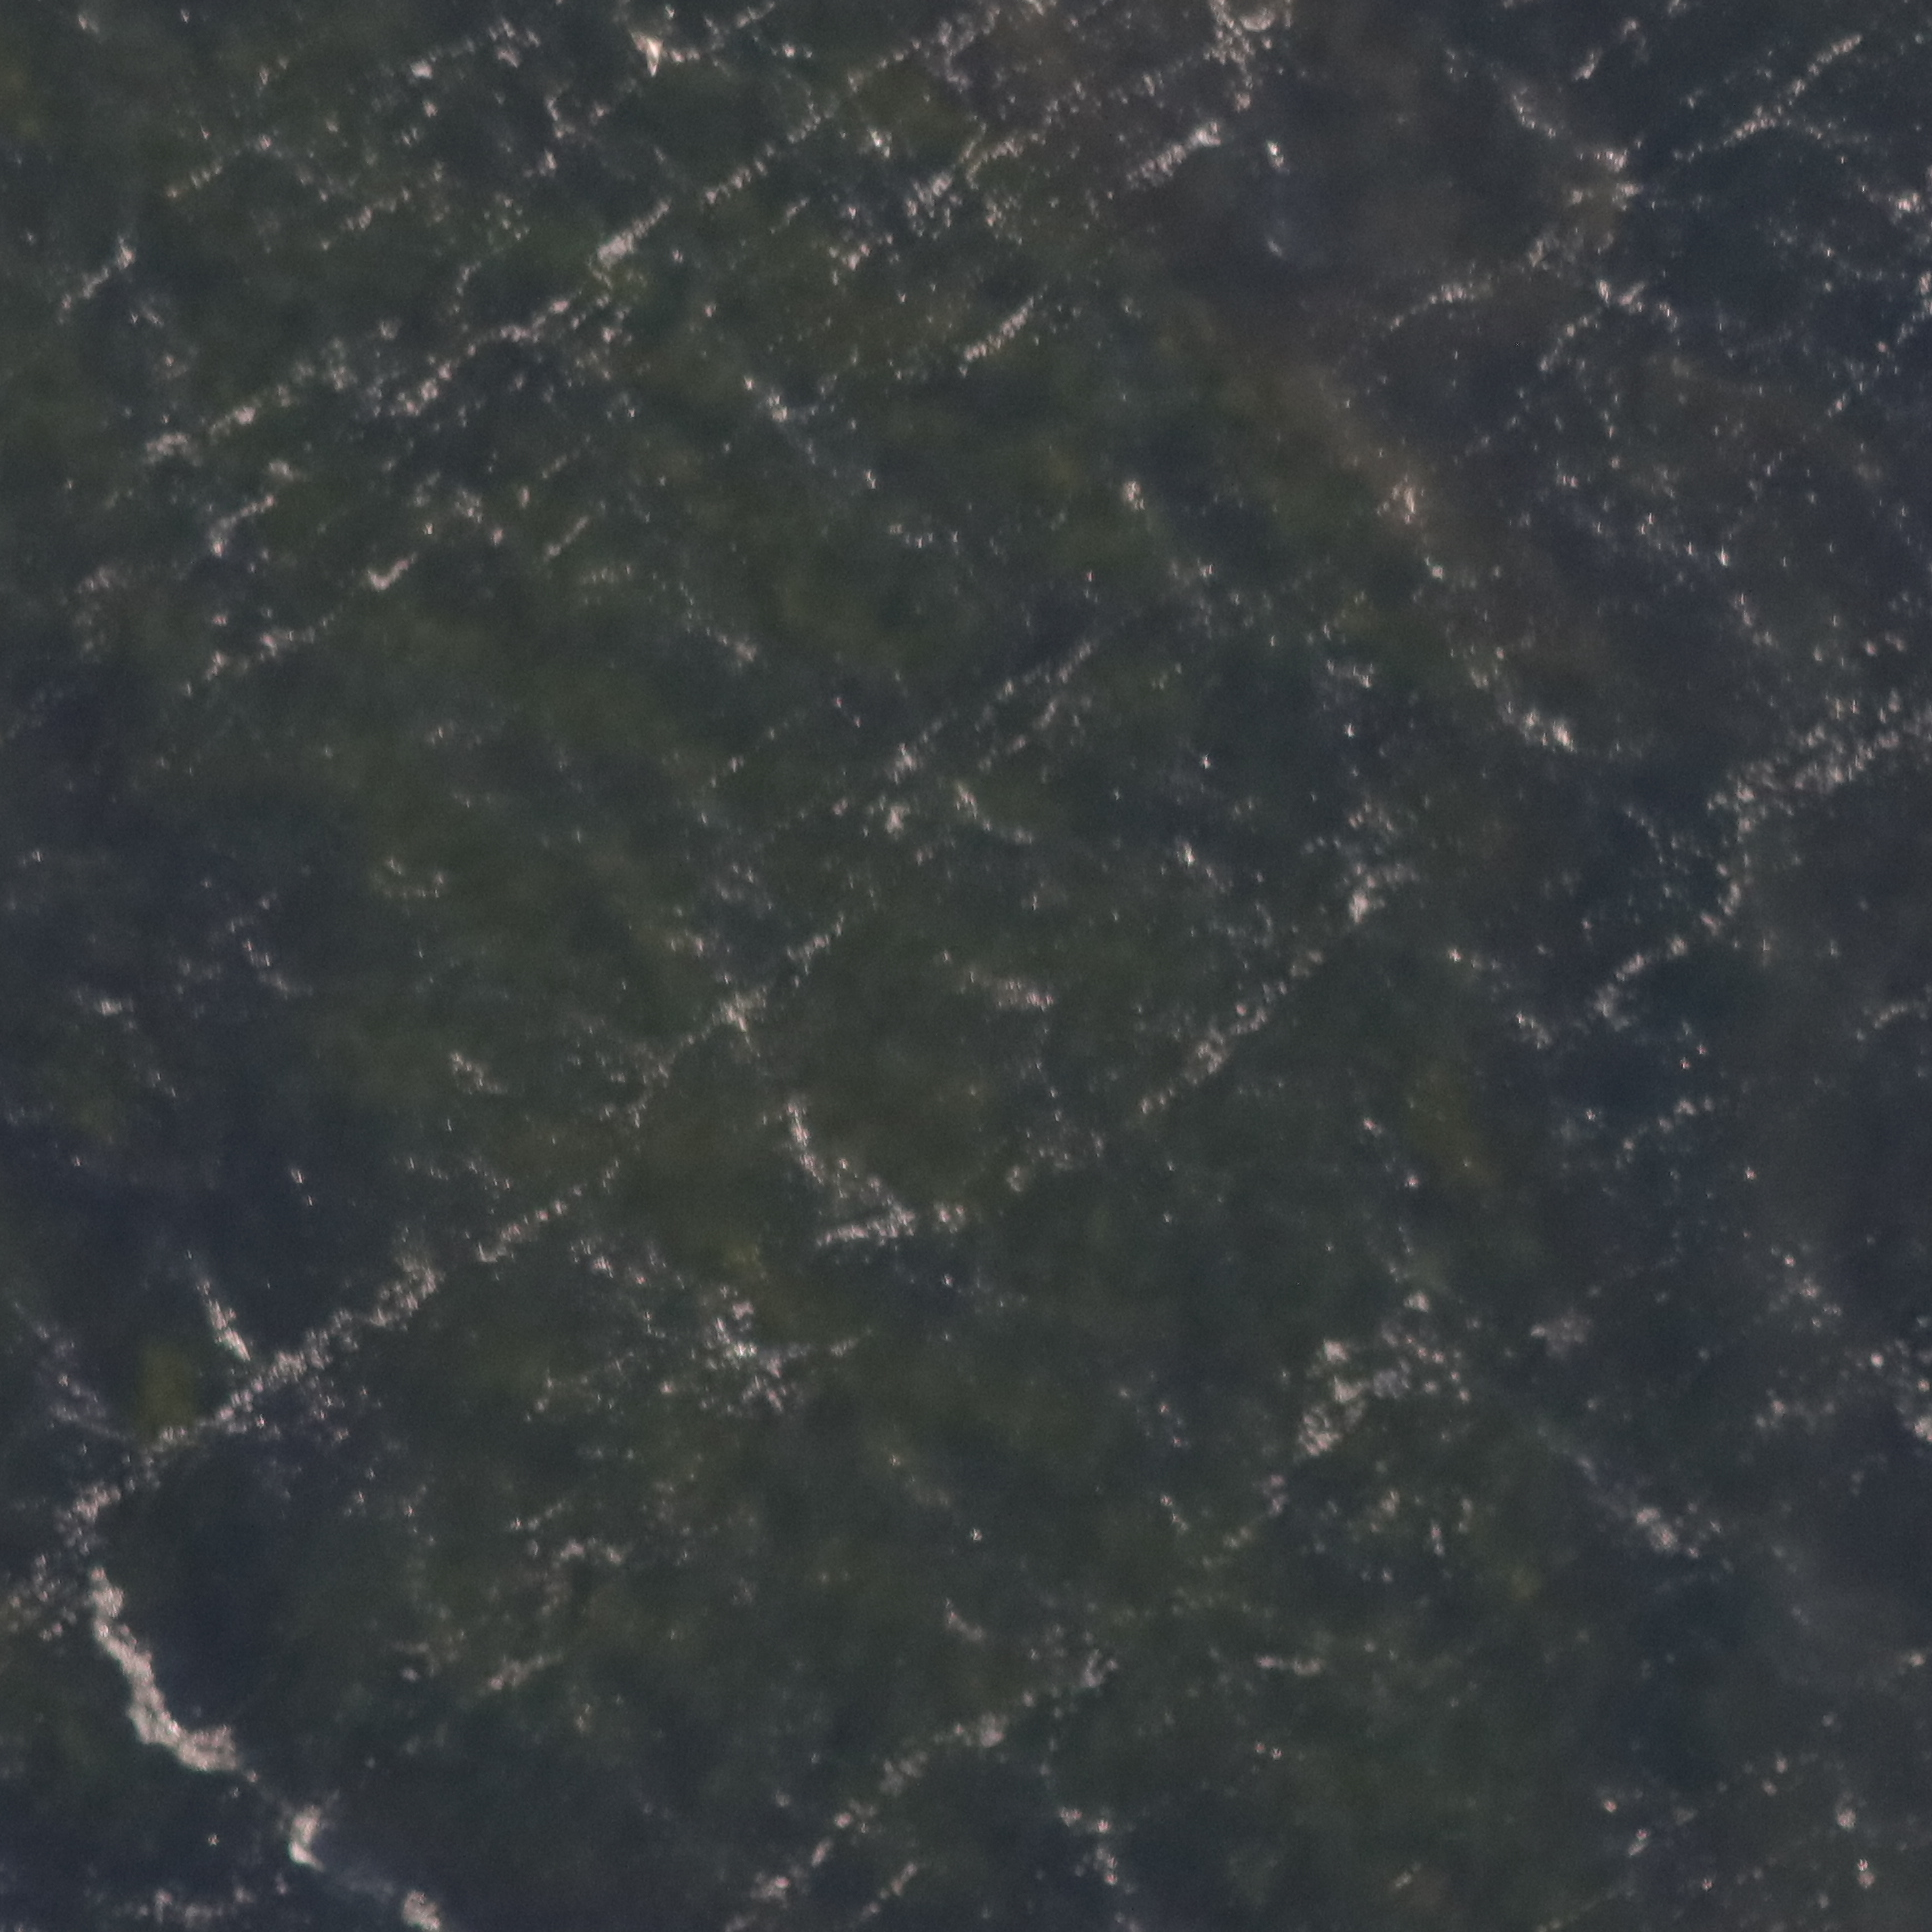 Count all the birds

0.